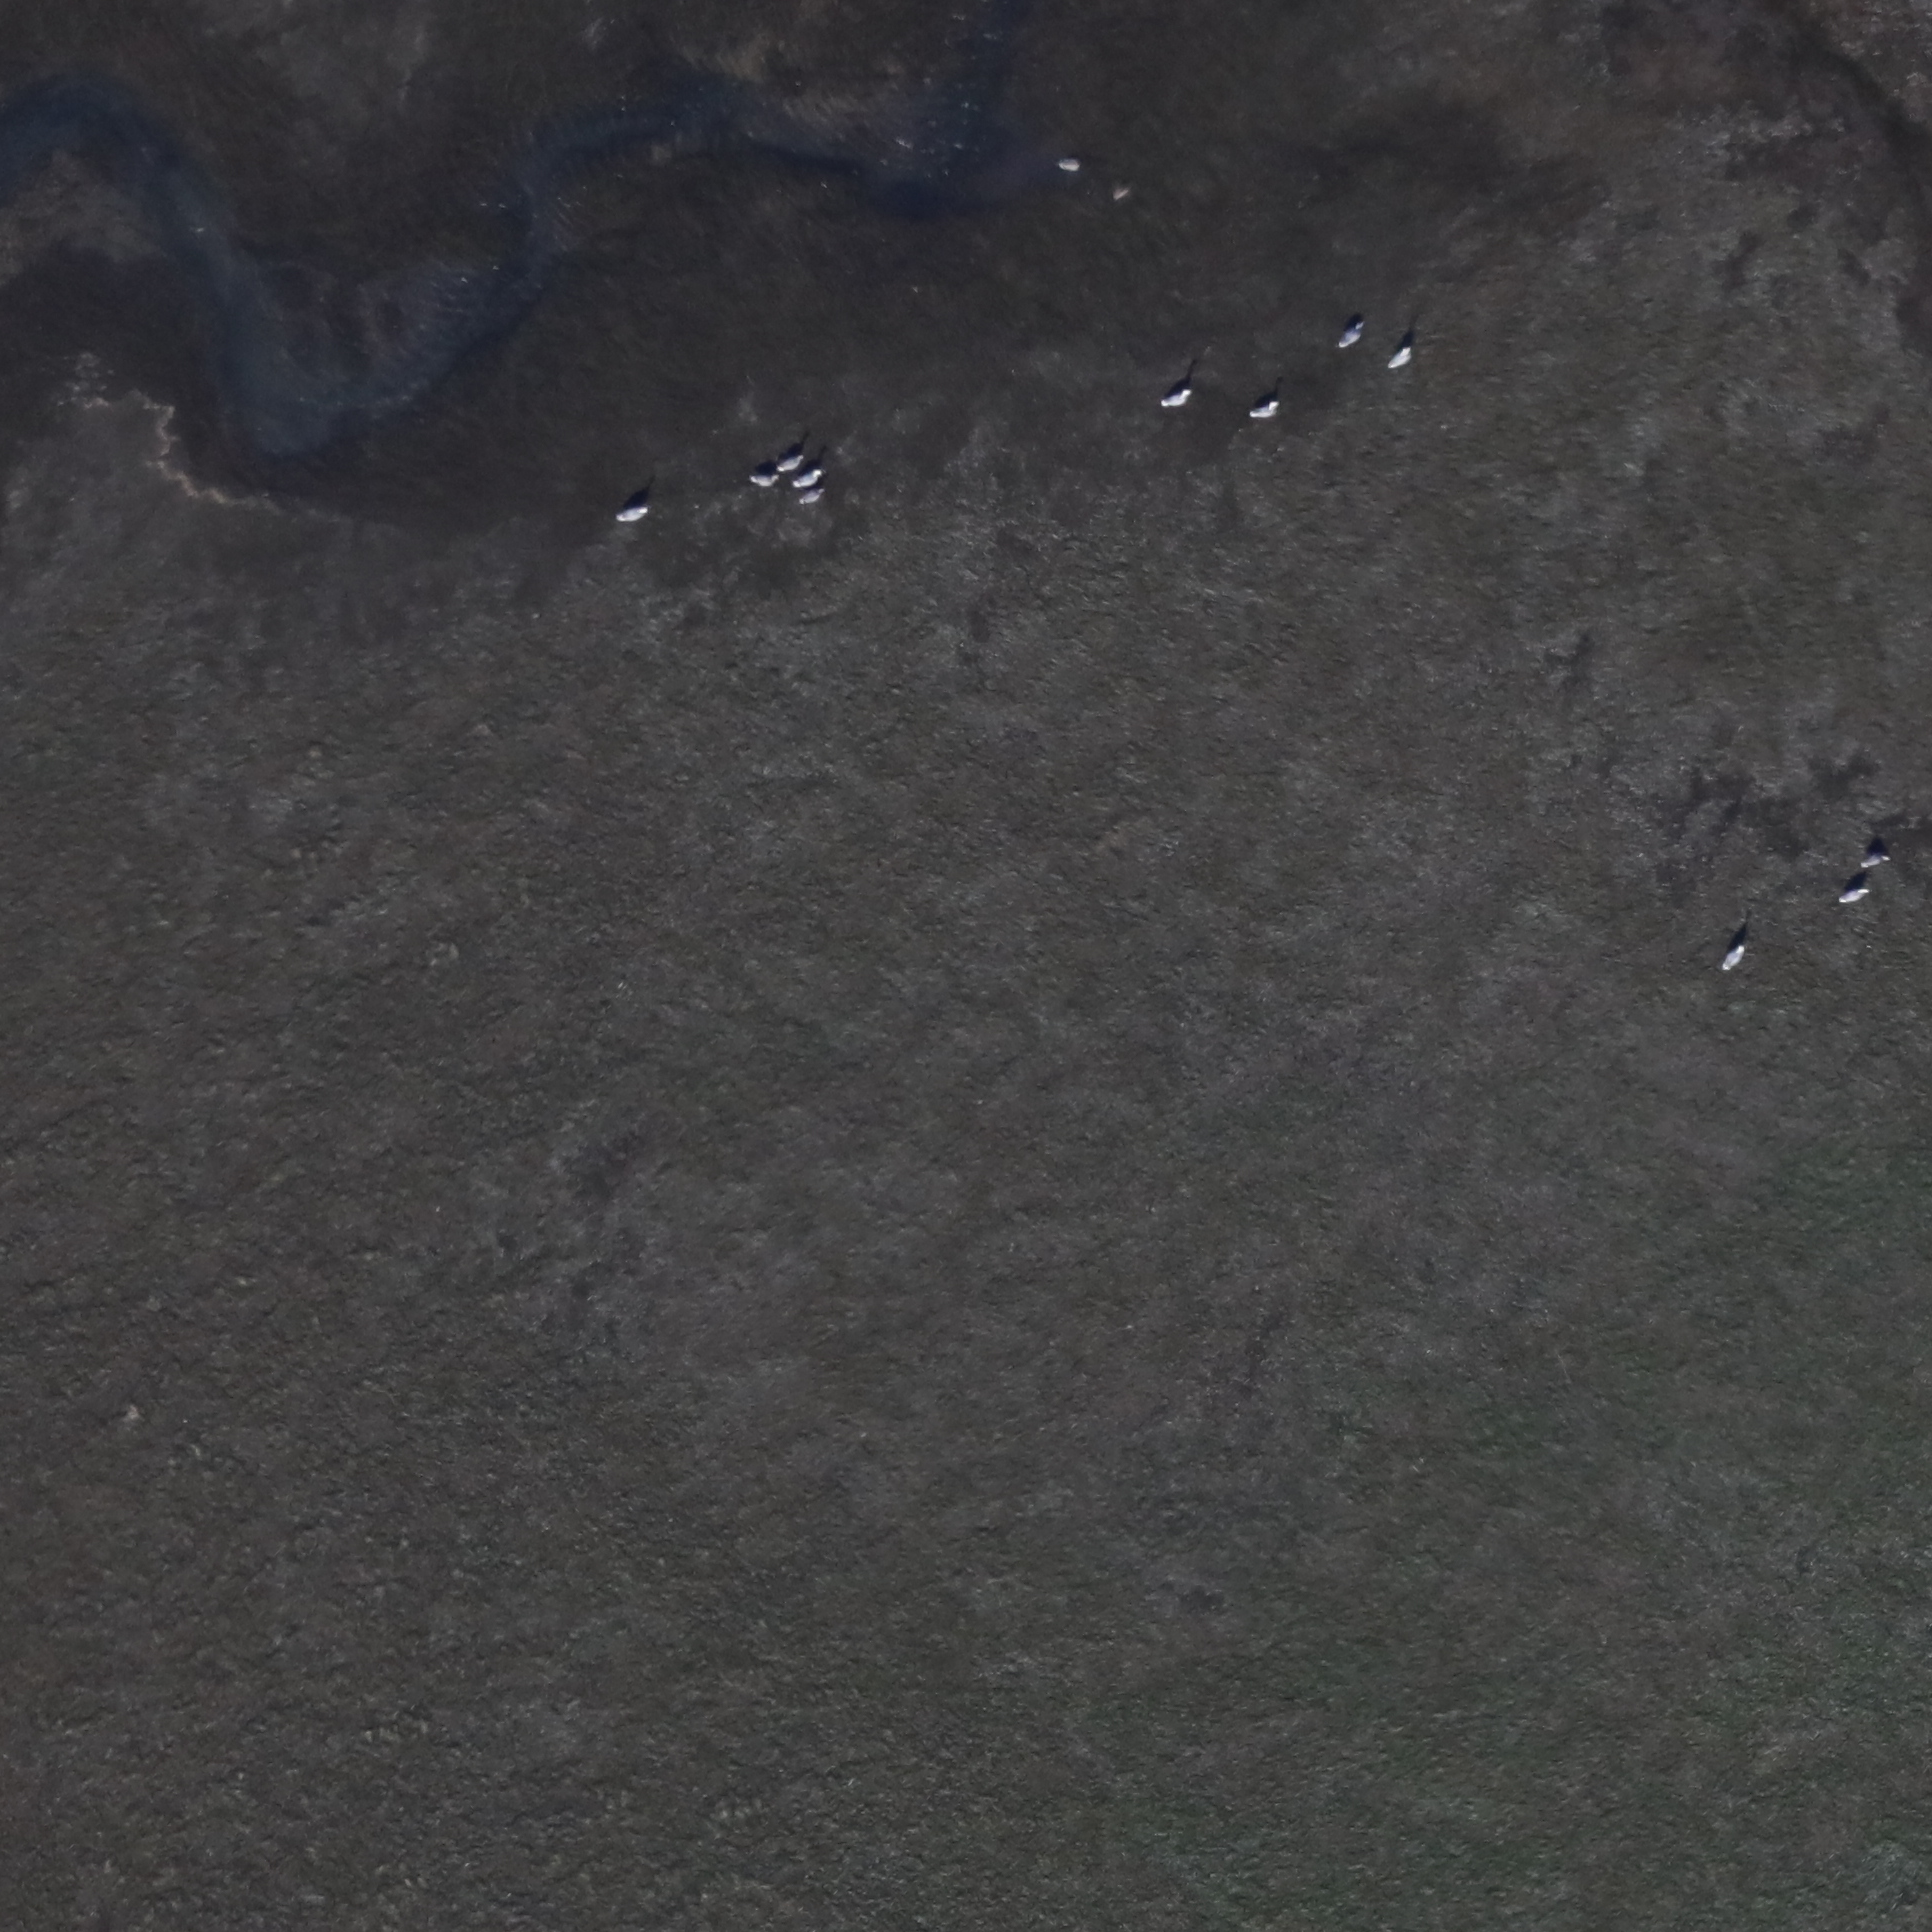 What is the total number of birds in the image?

12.